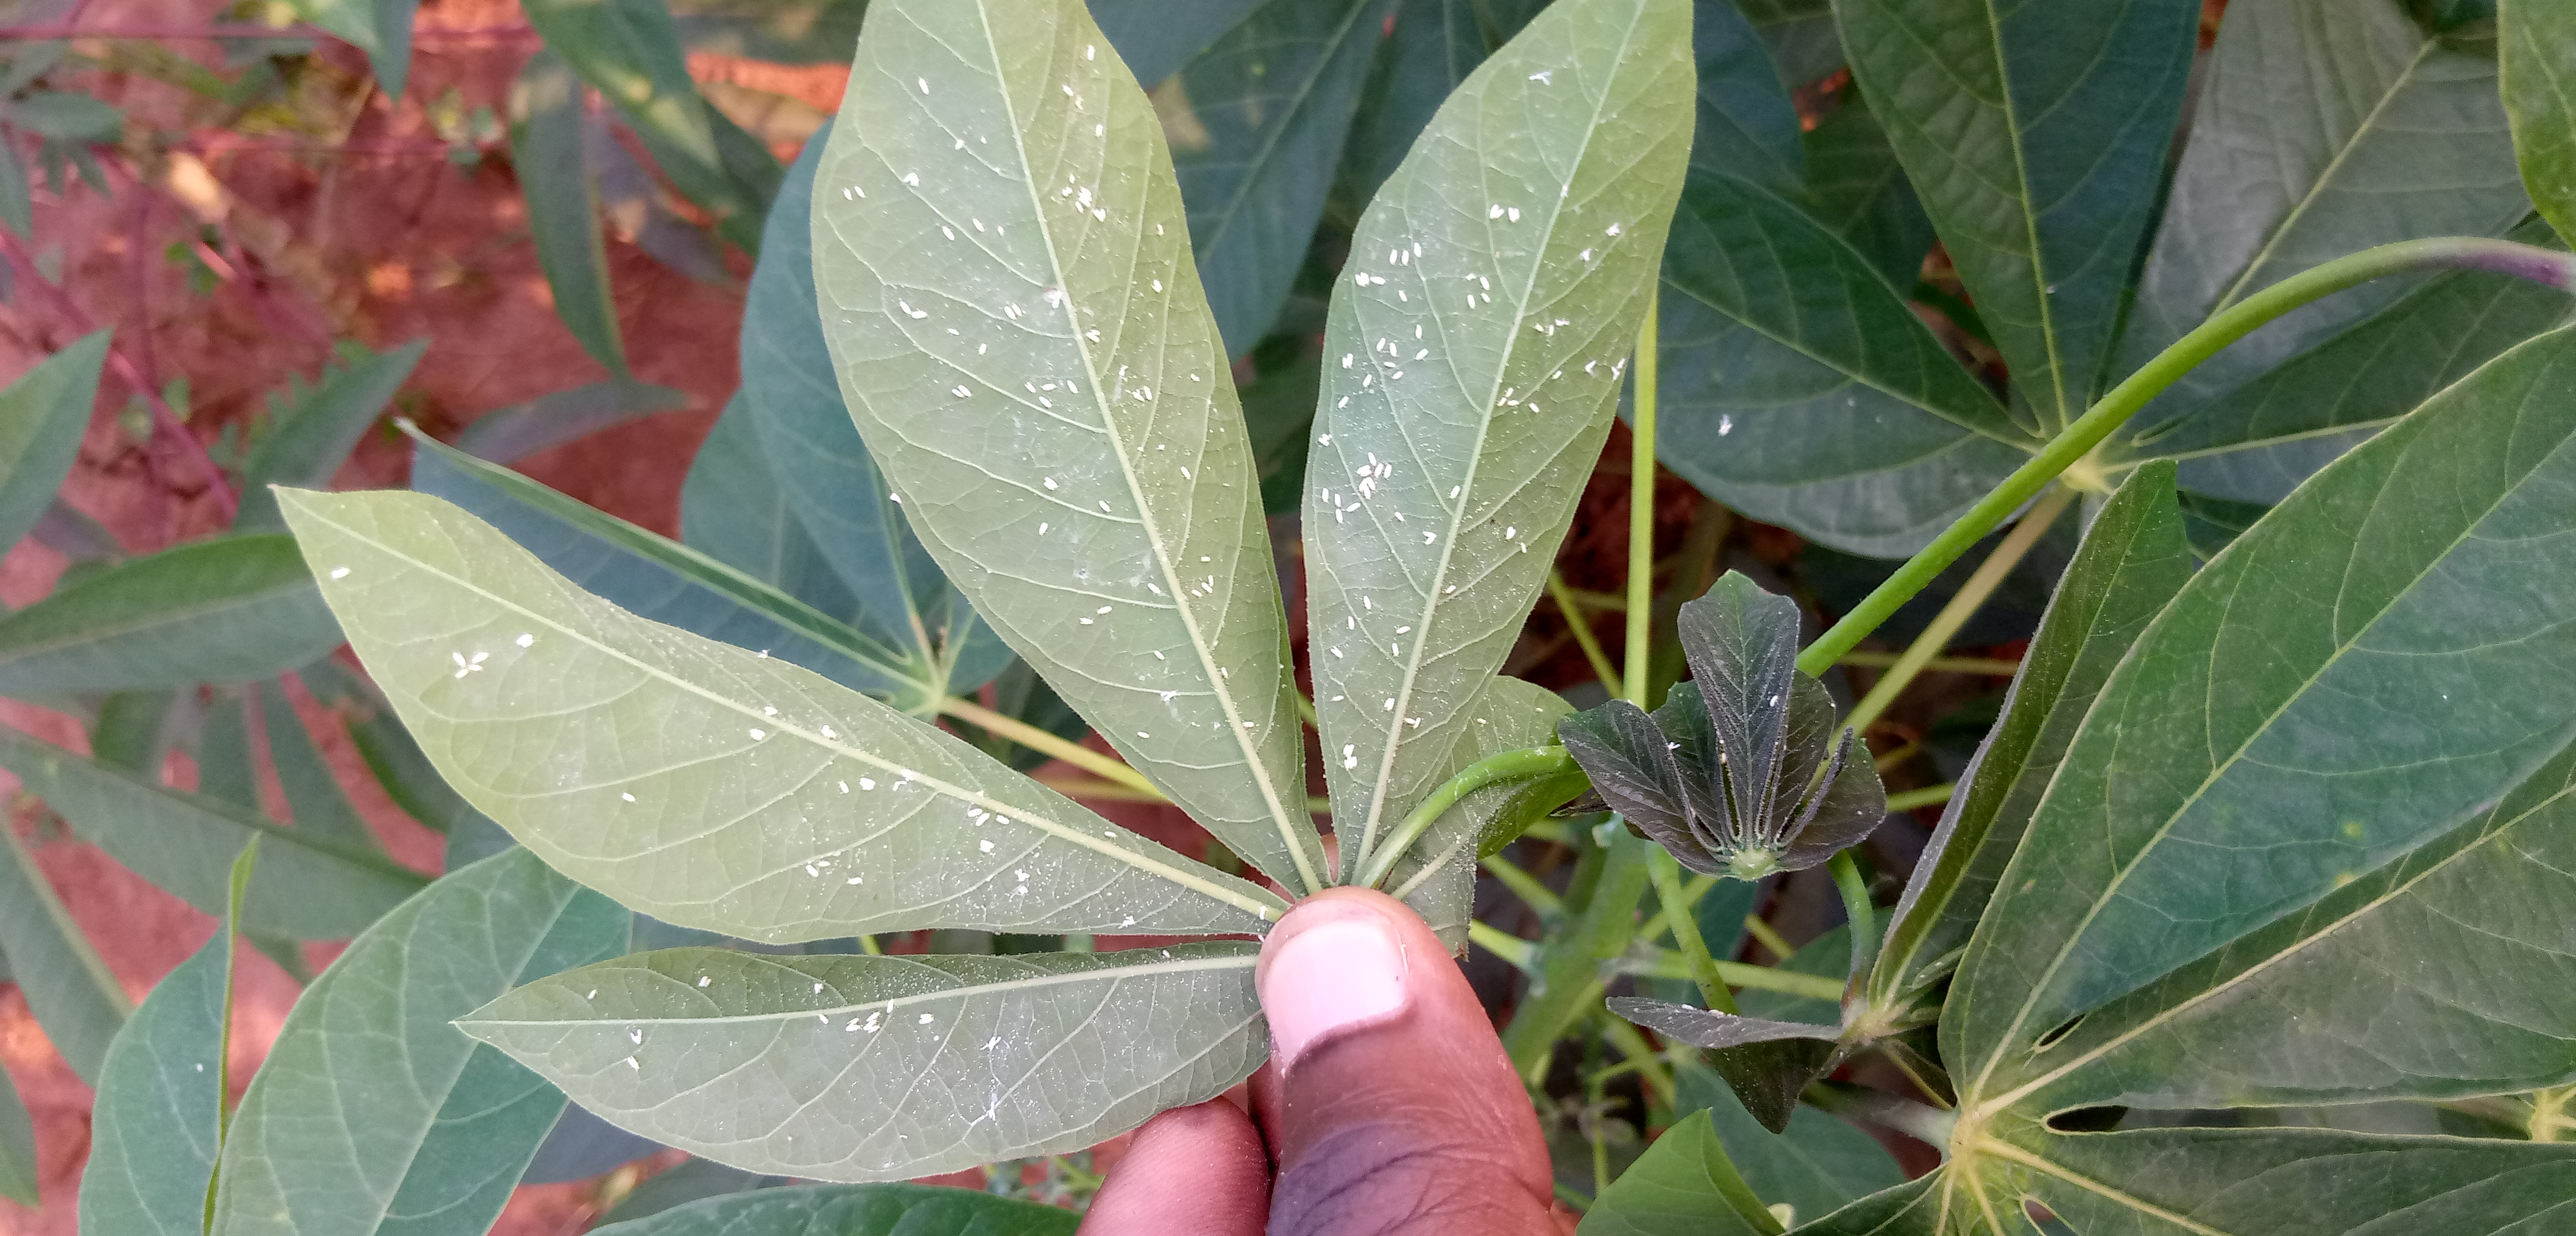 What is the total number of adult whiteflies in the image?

181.